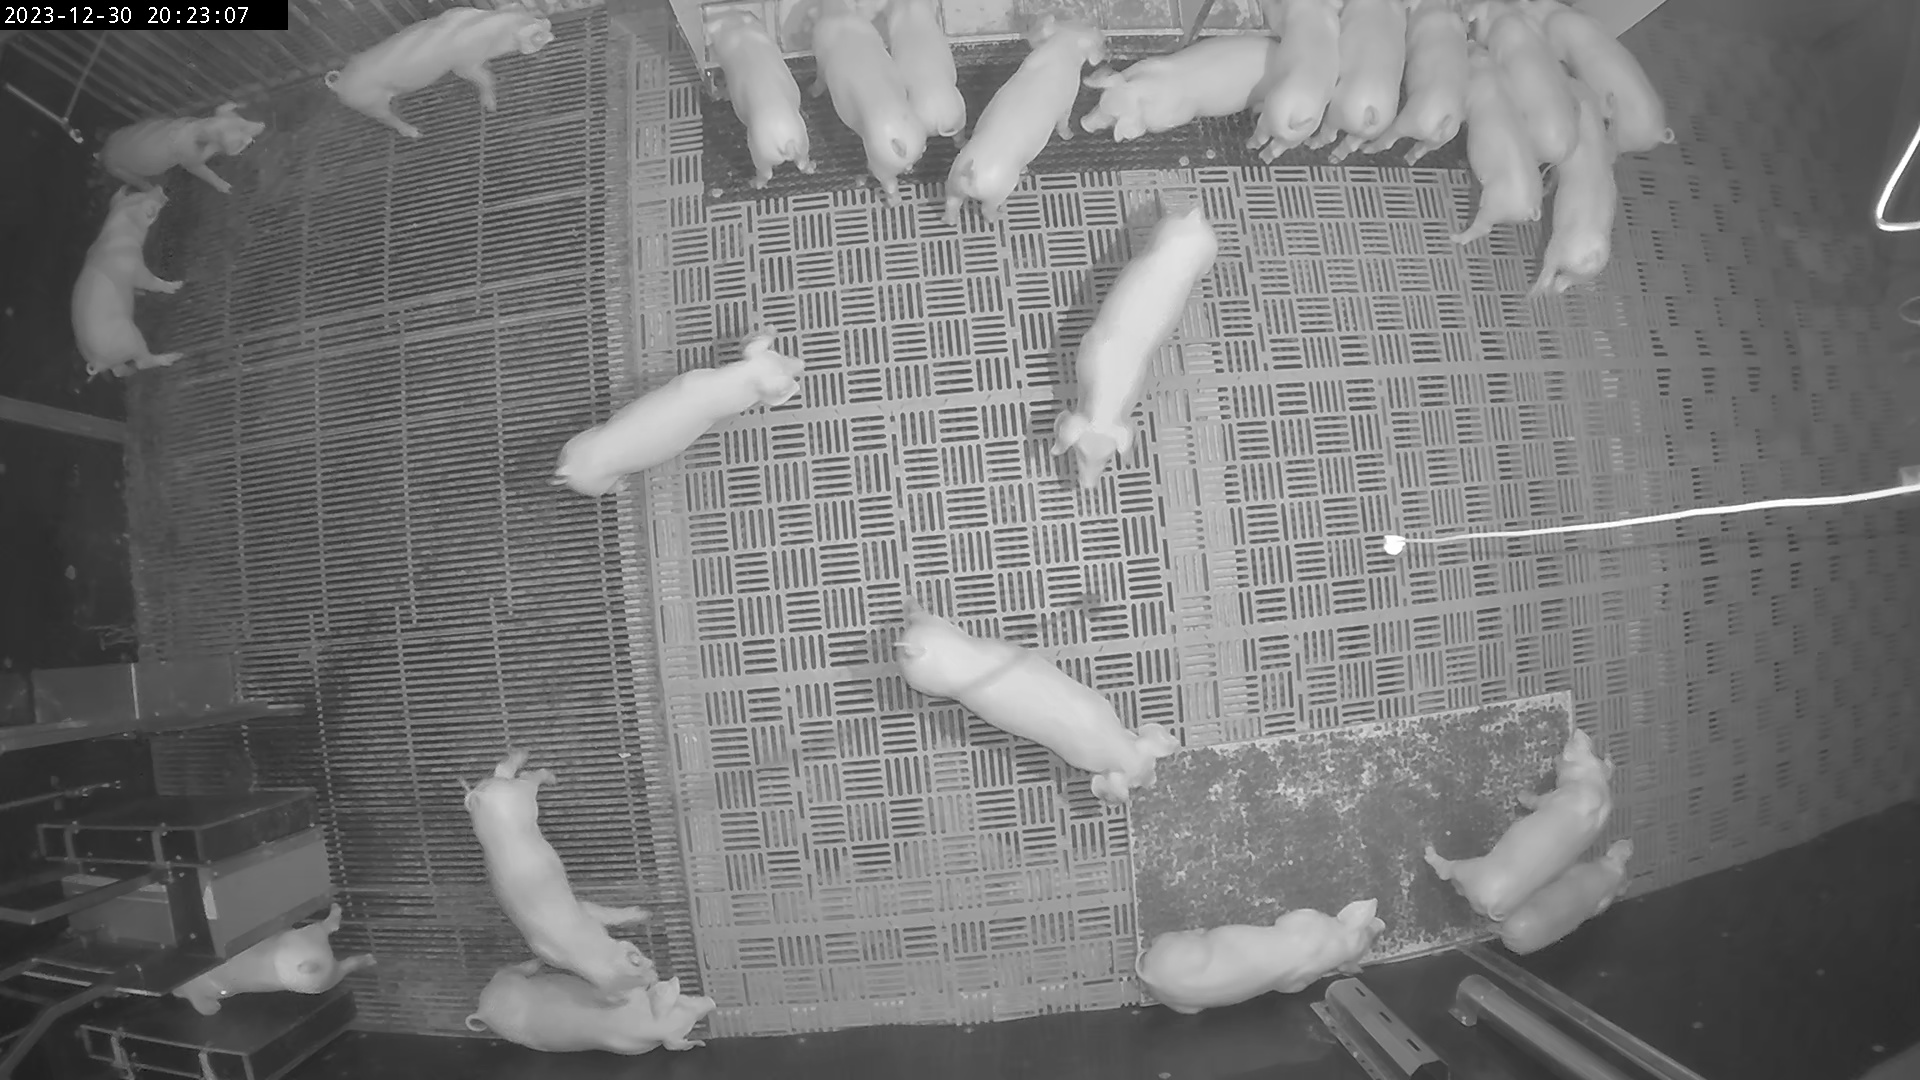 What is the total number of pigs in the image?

24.